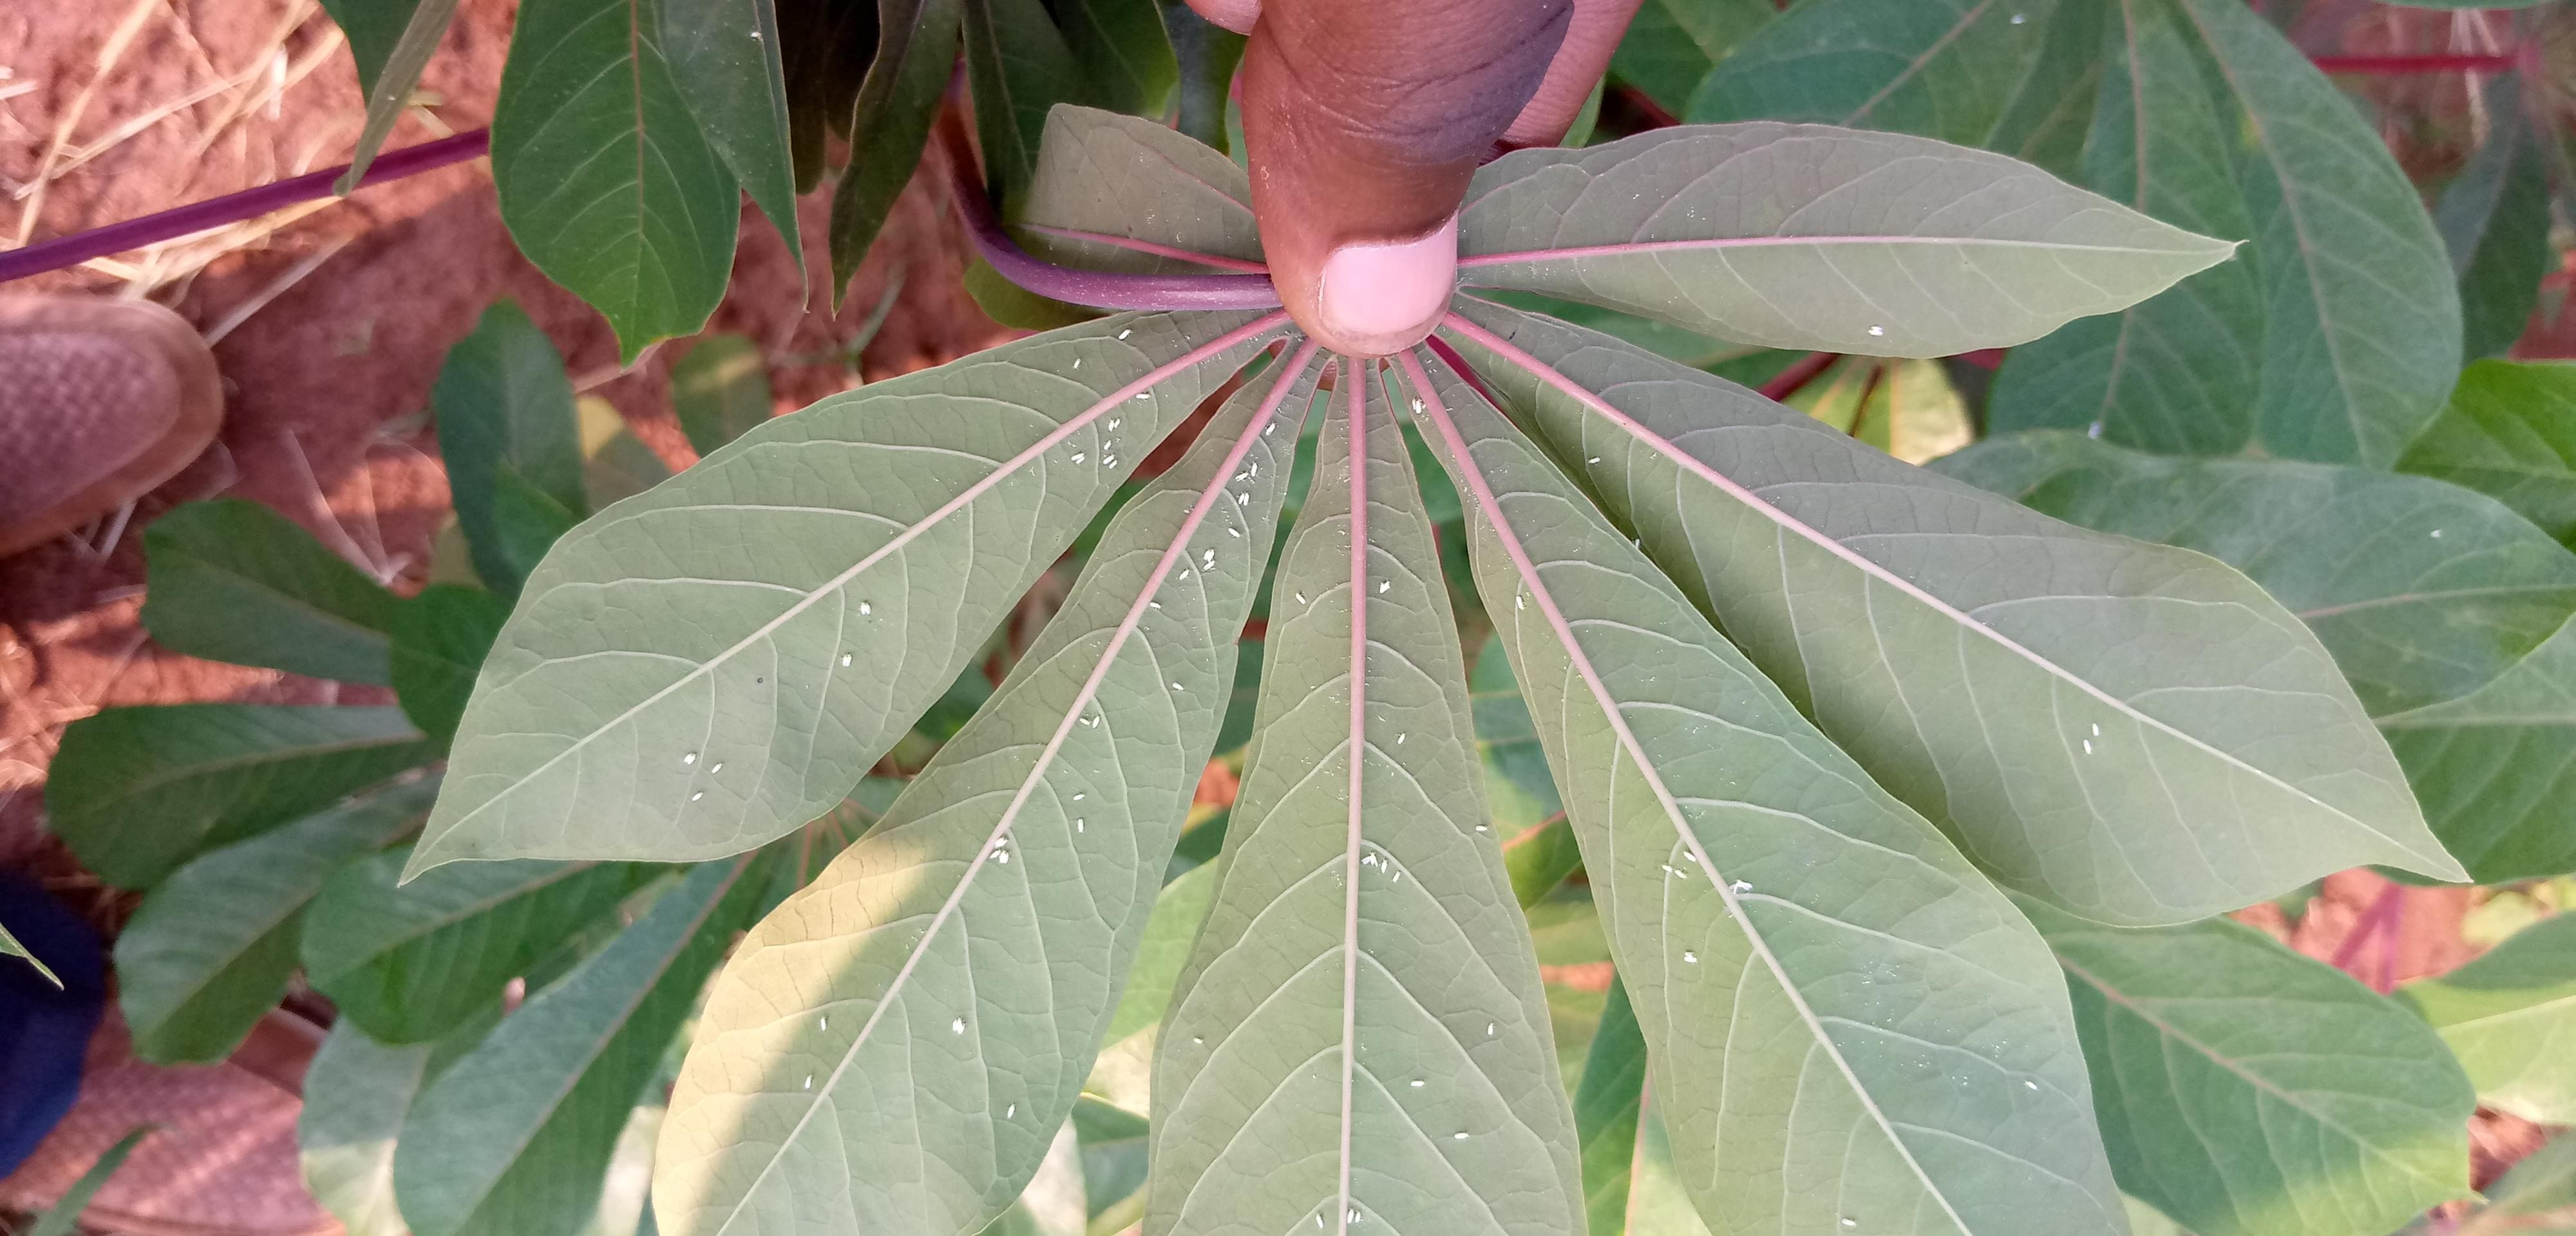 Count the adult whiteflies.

75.